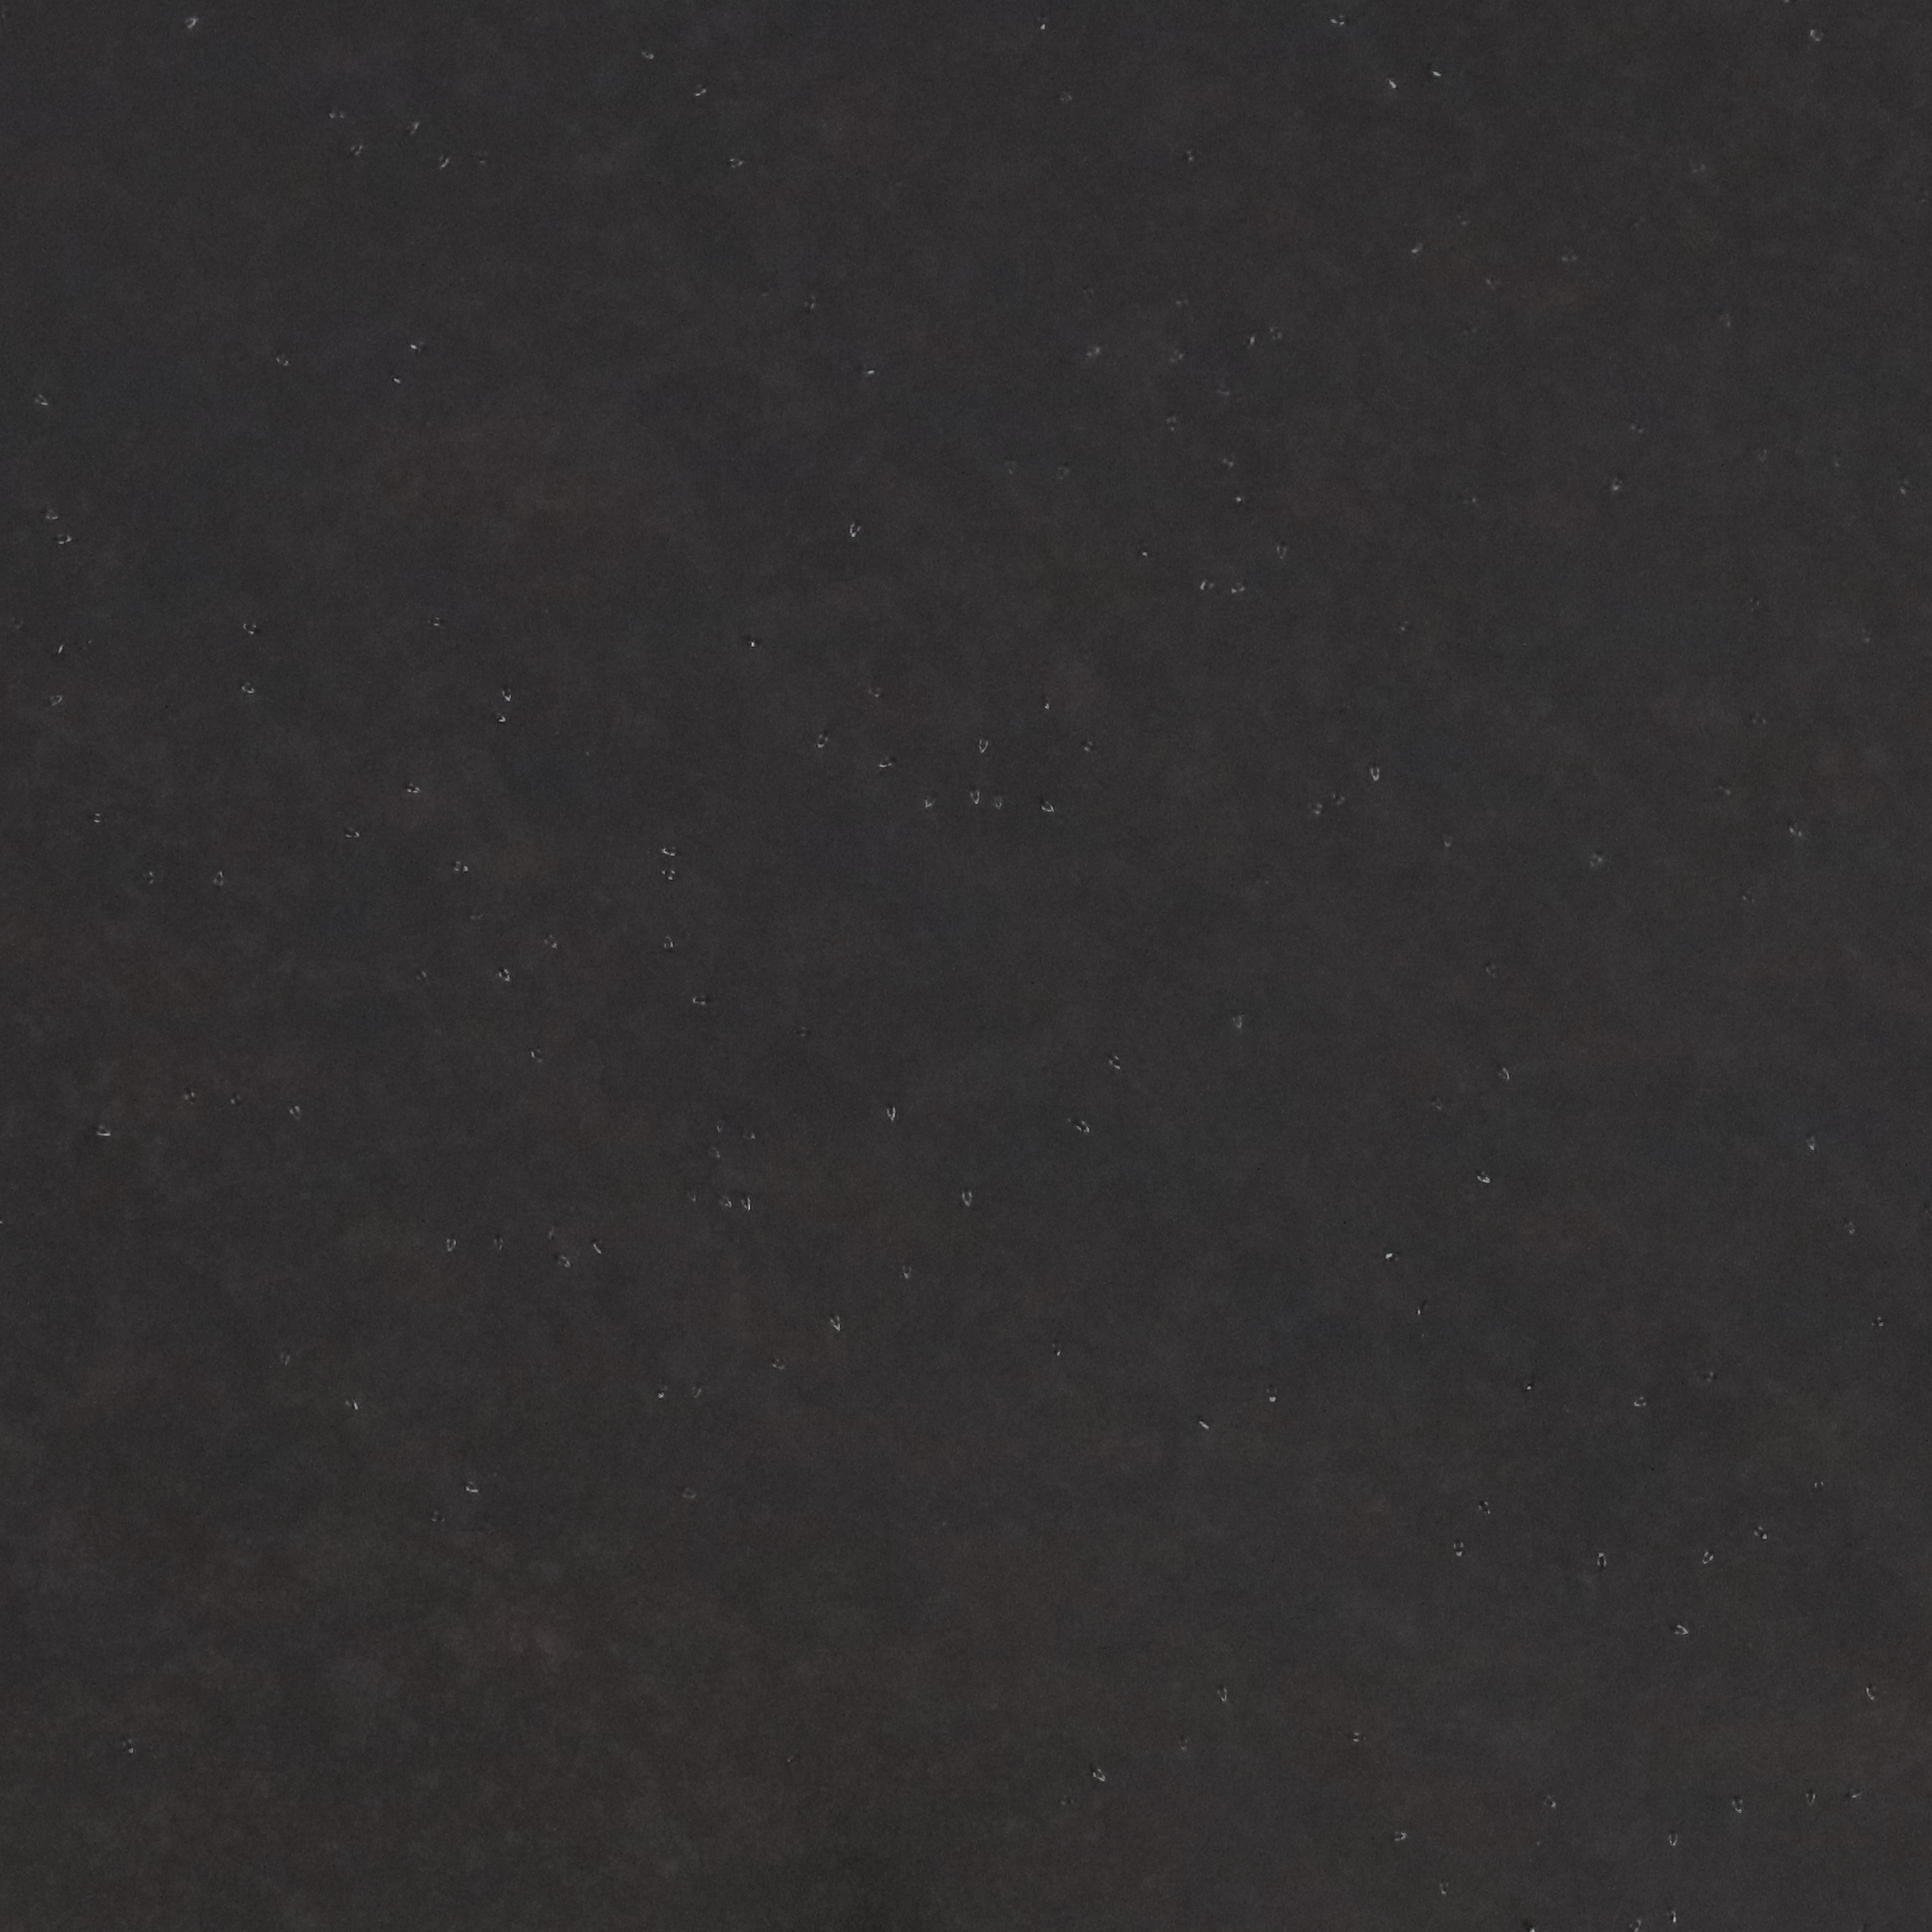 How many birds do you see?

170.